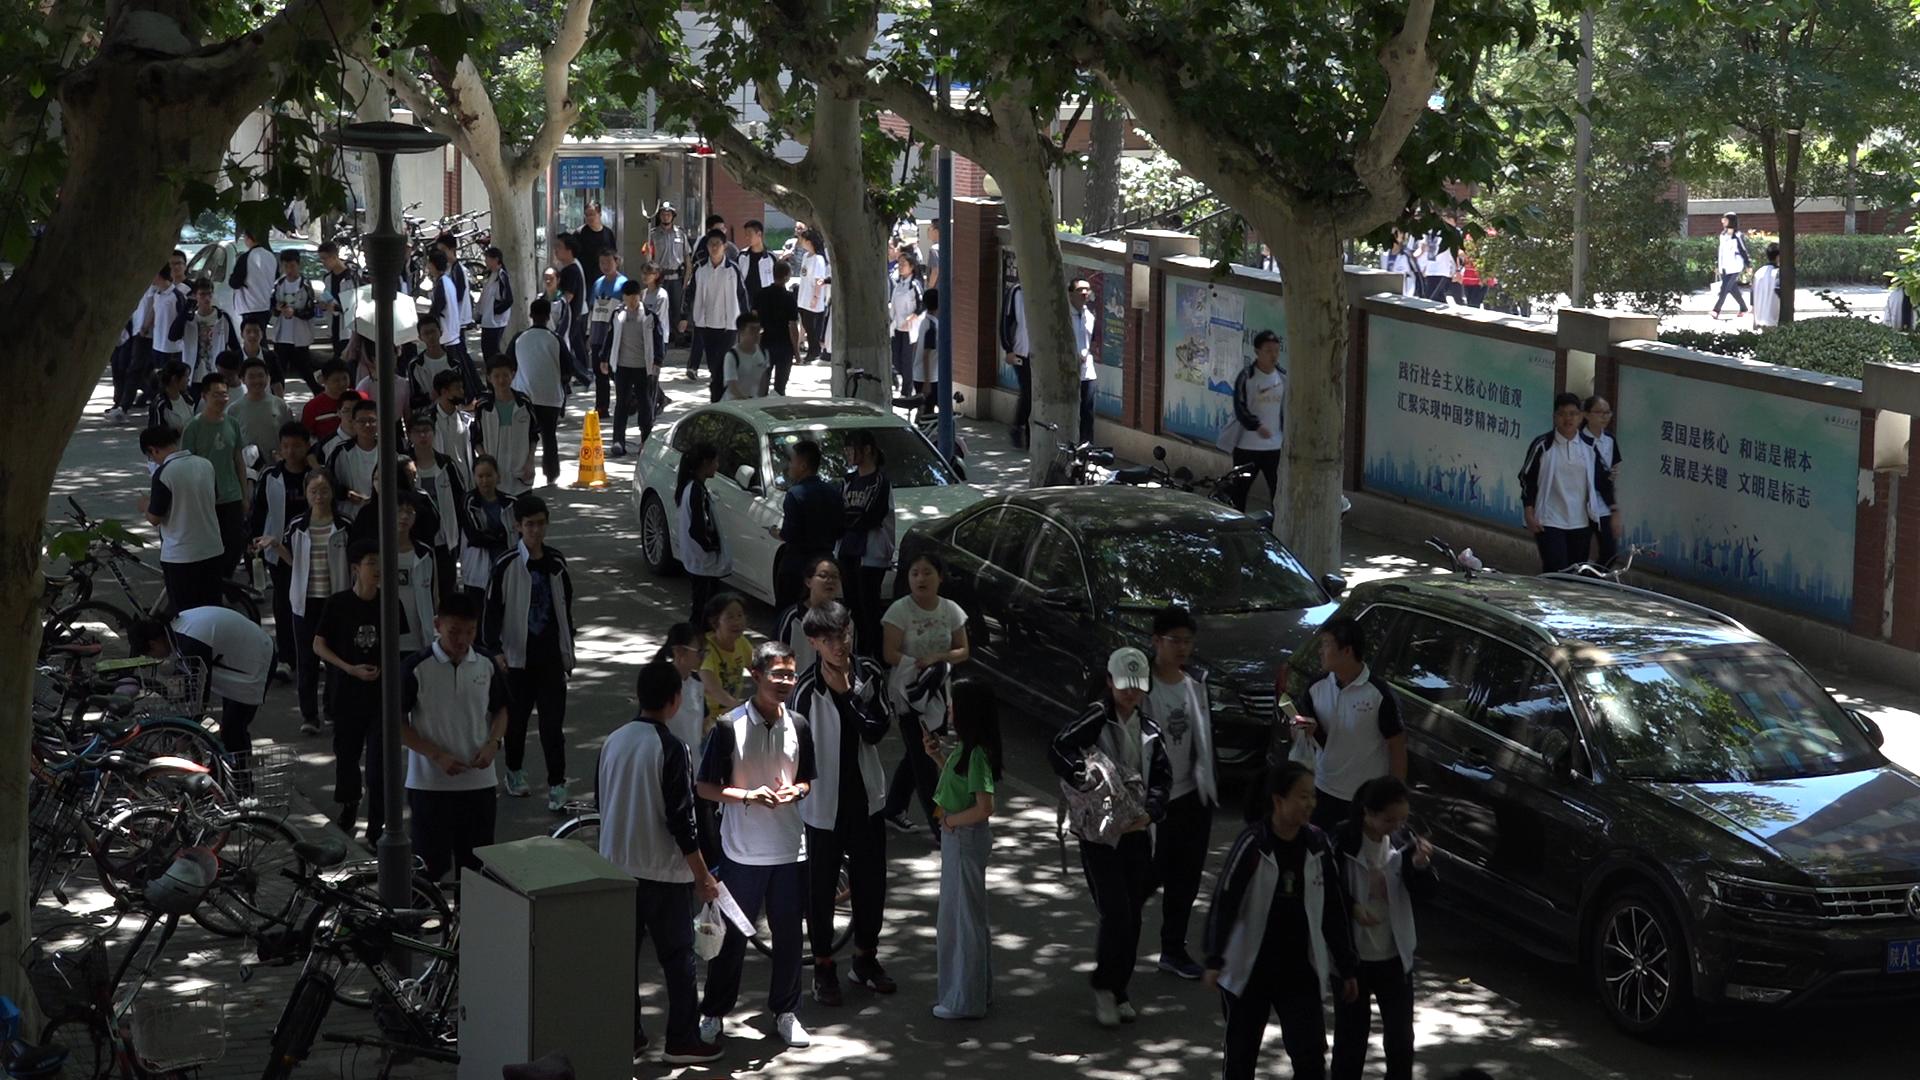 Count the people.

73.